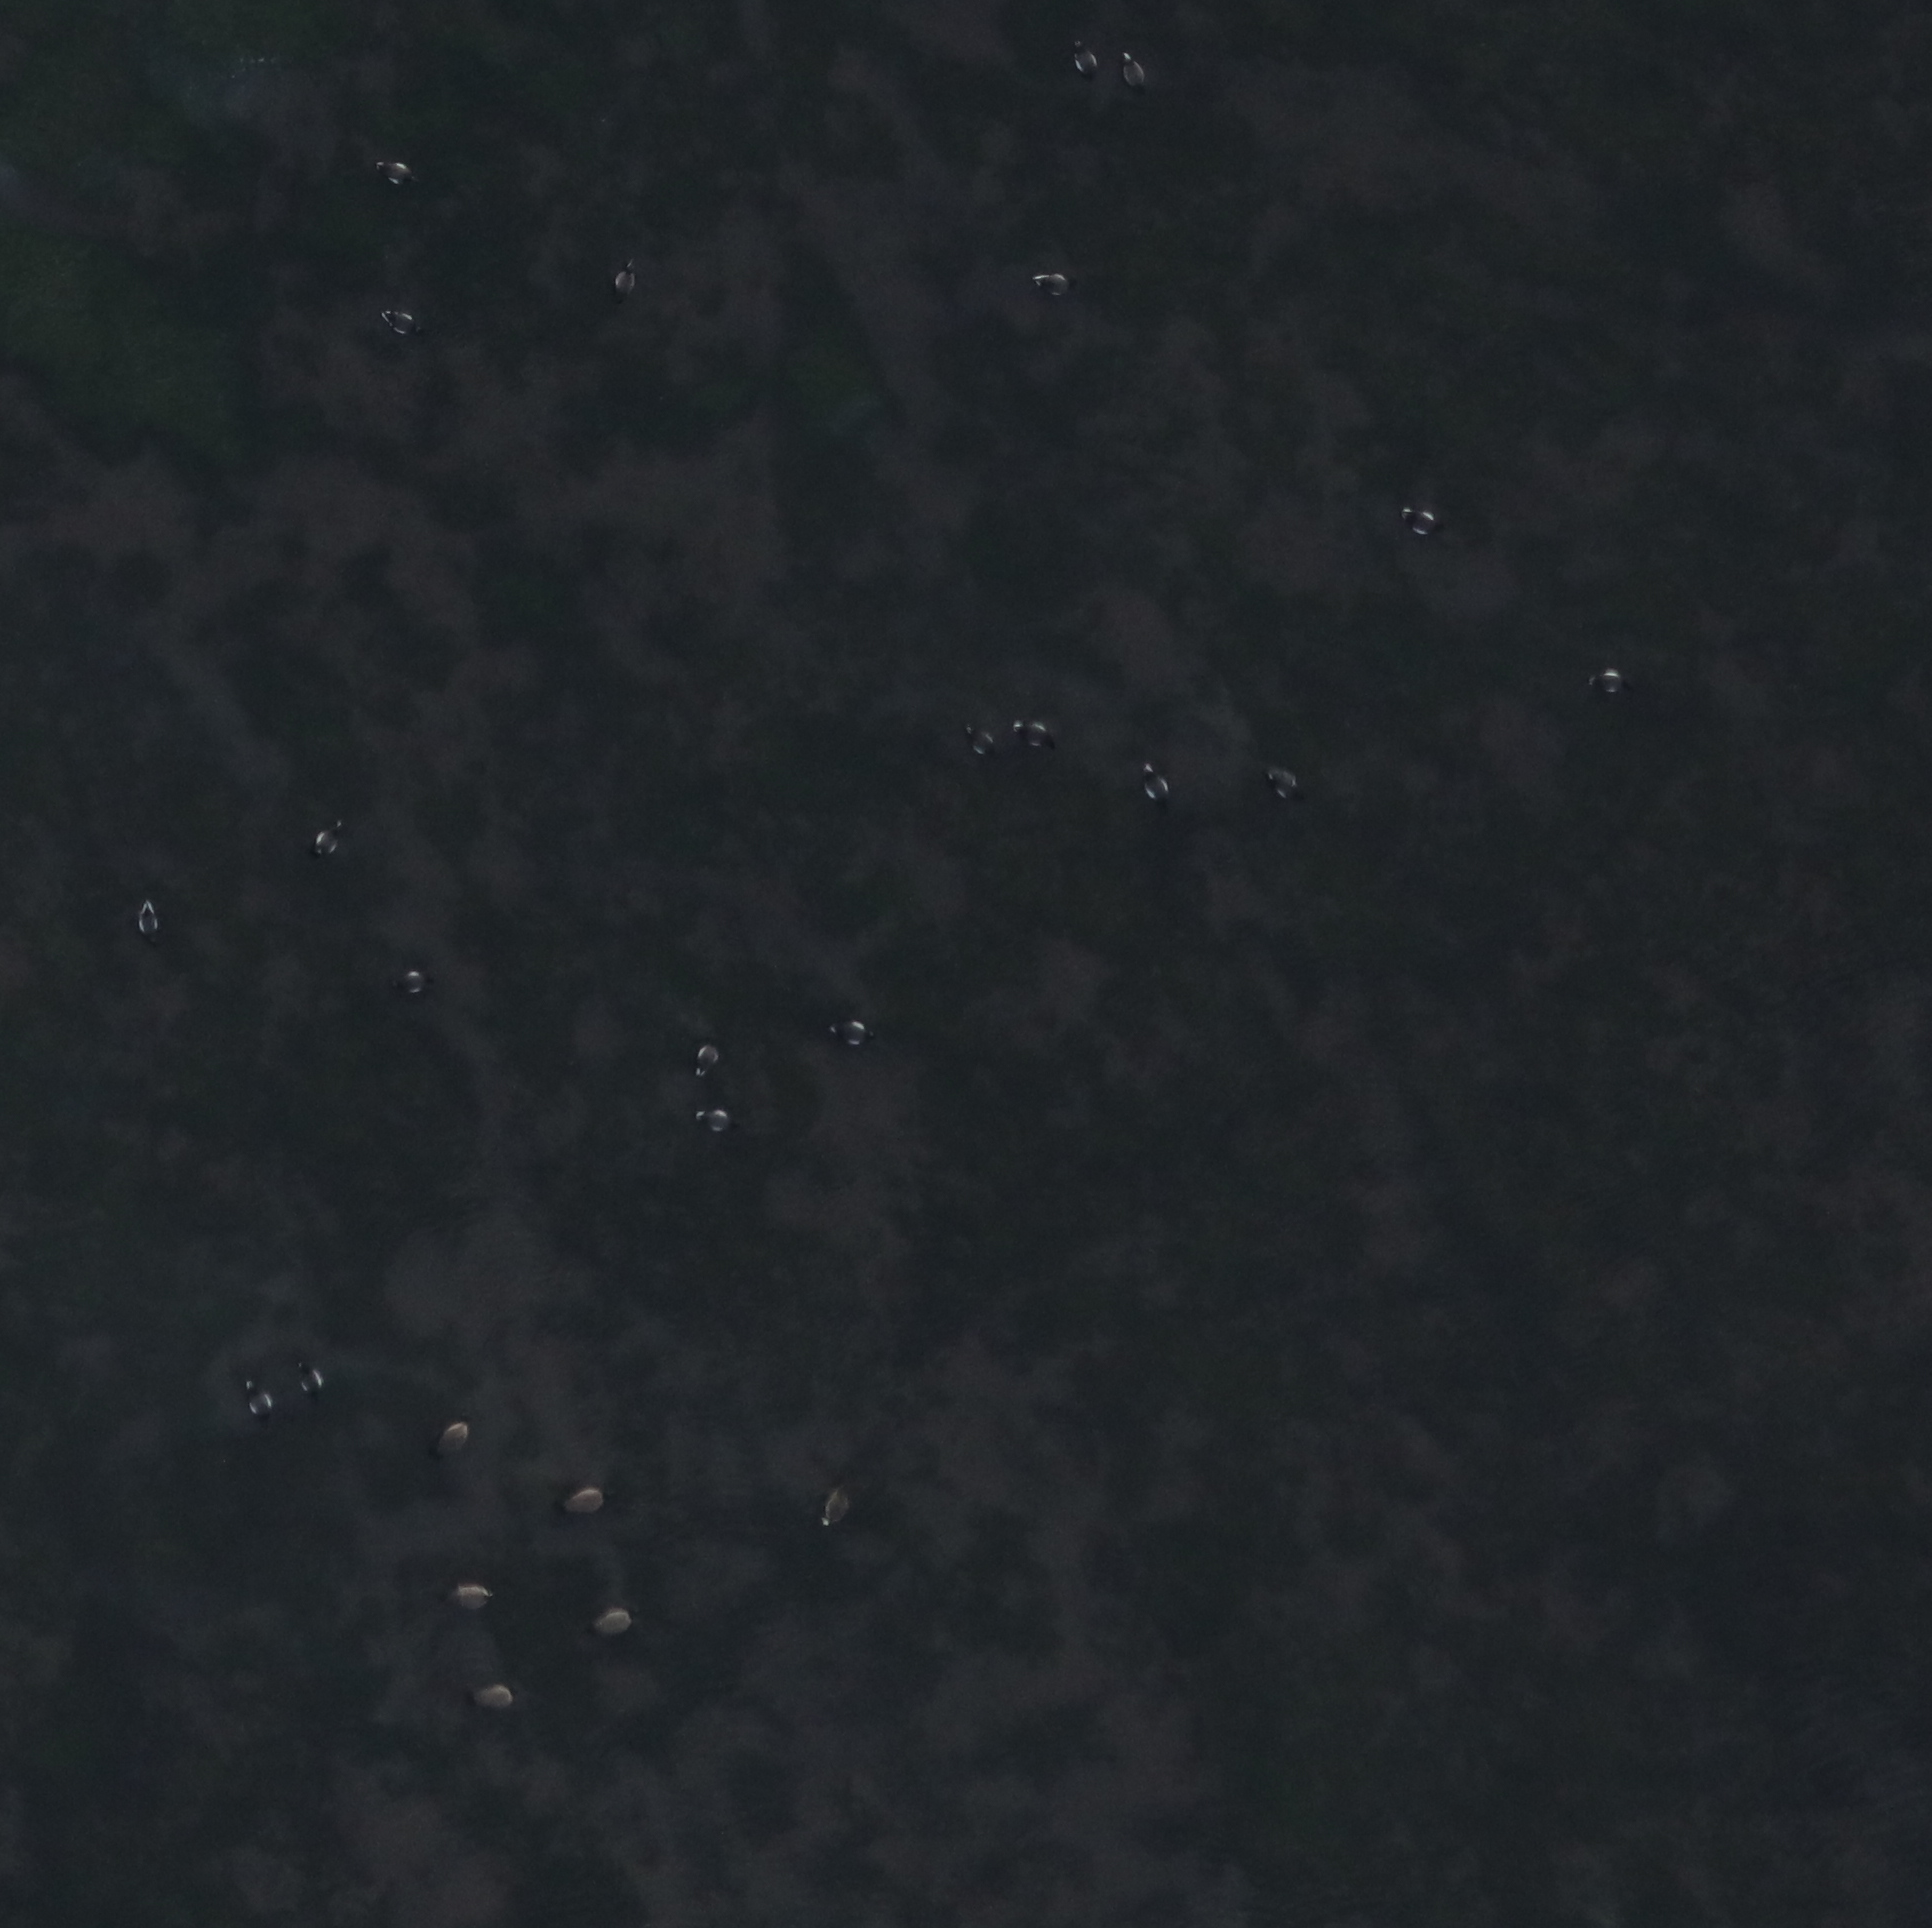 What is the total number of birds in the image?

26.